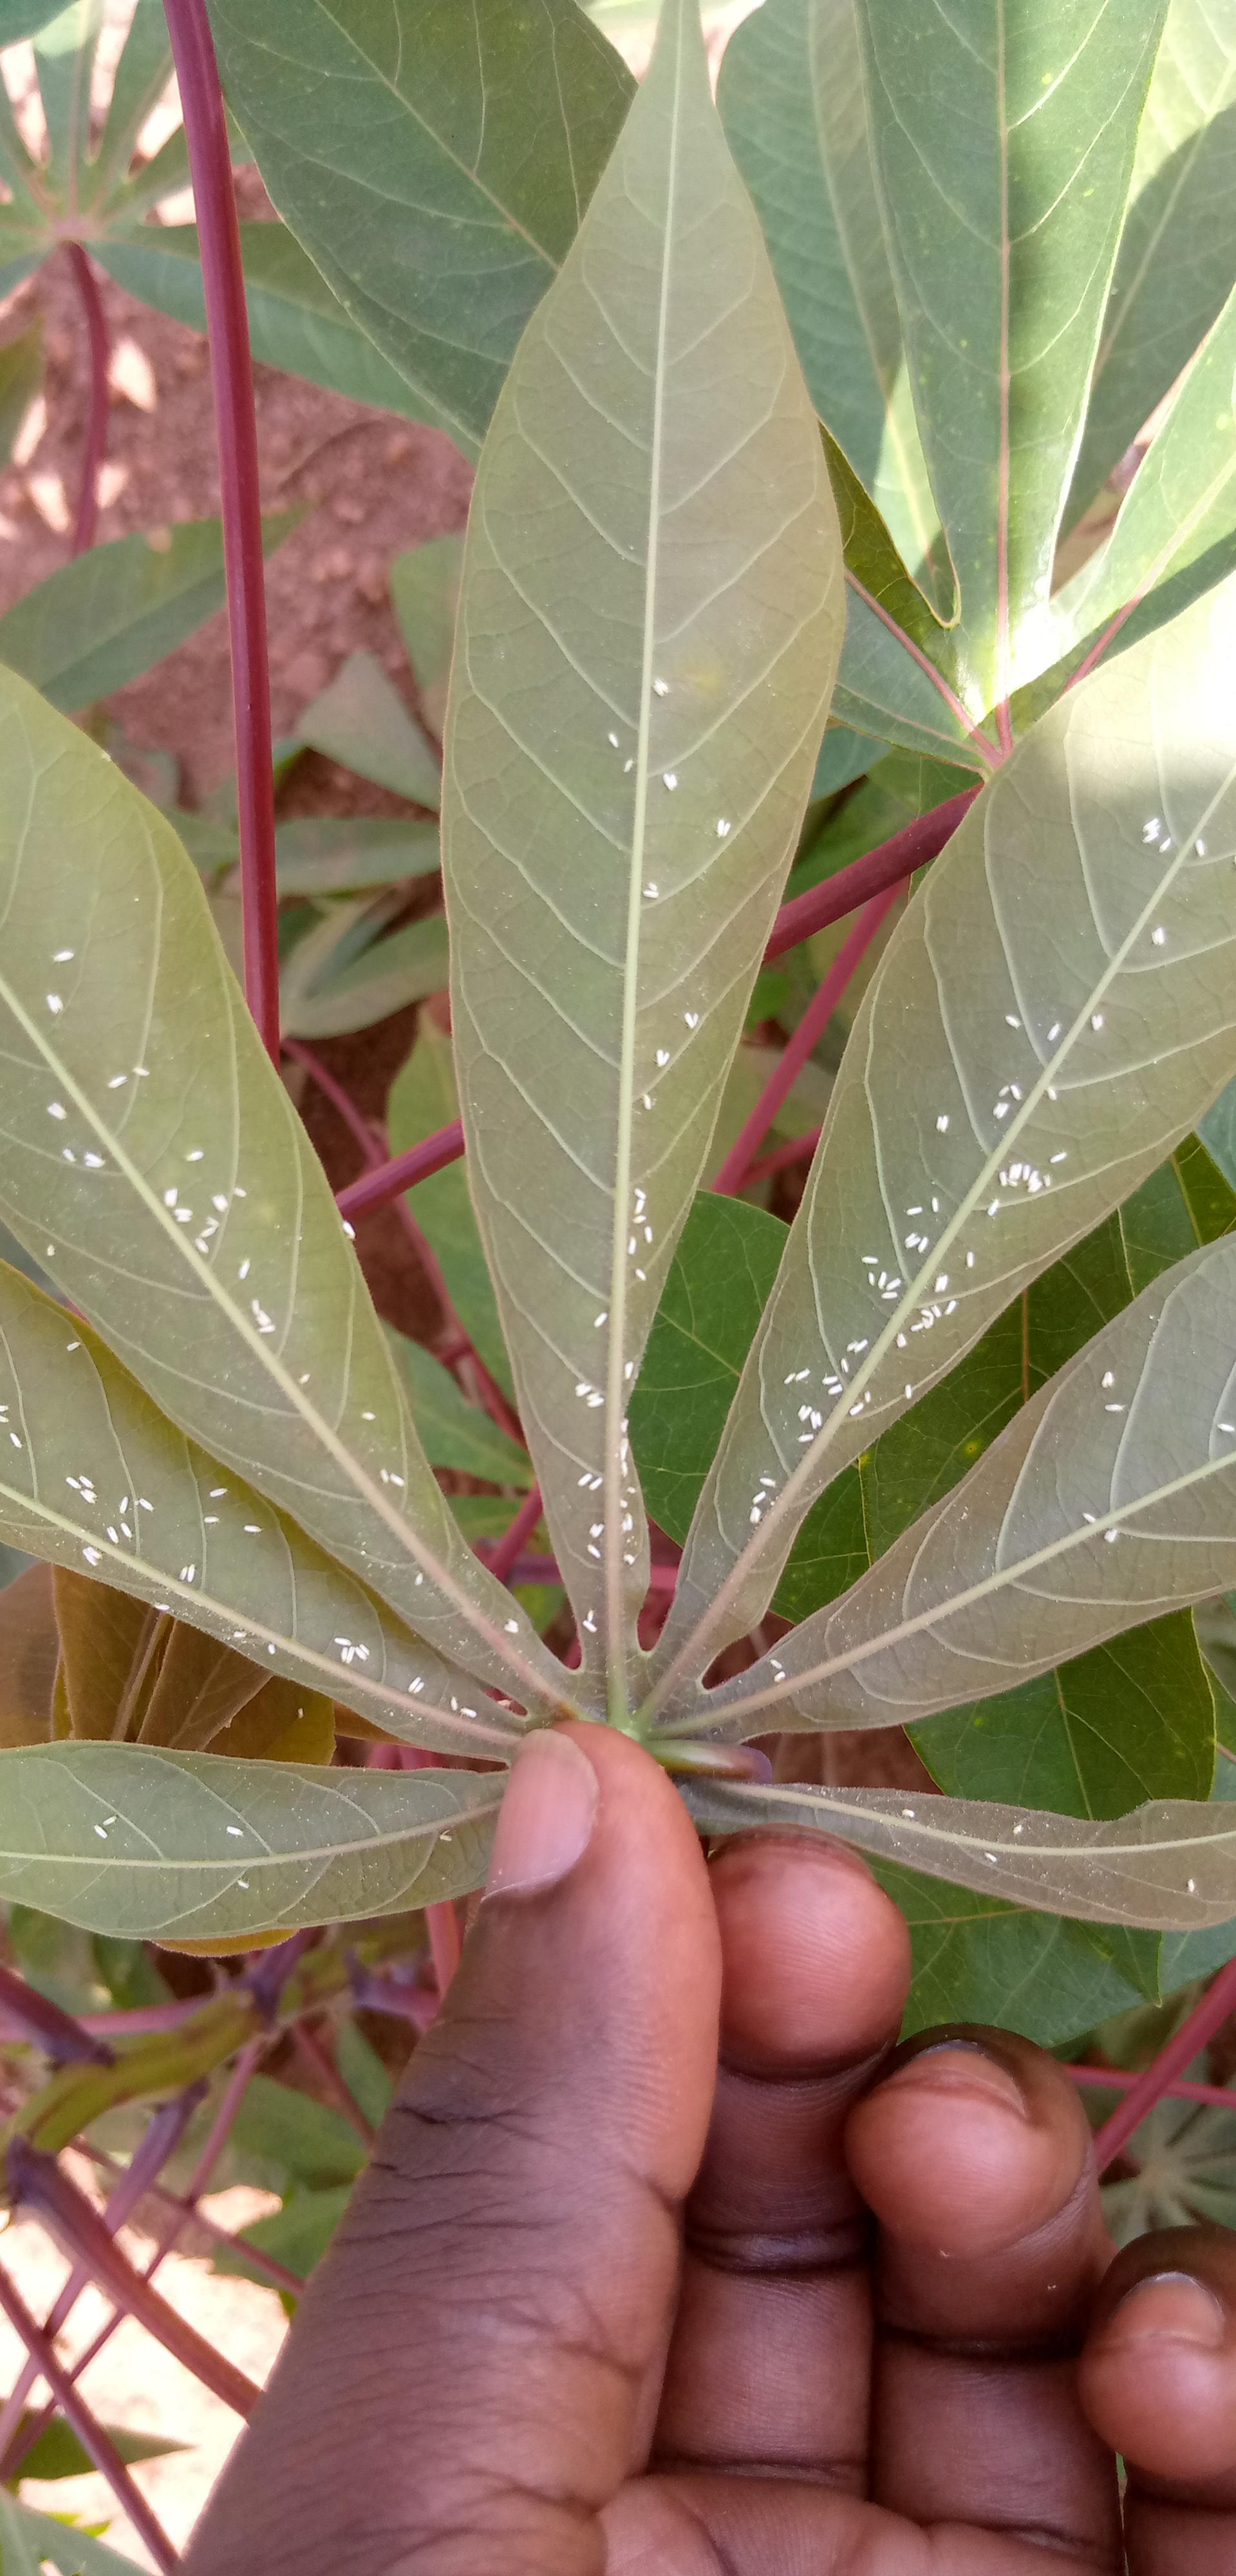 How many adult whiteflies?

170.